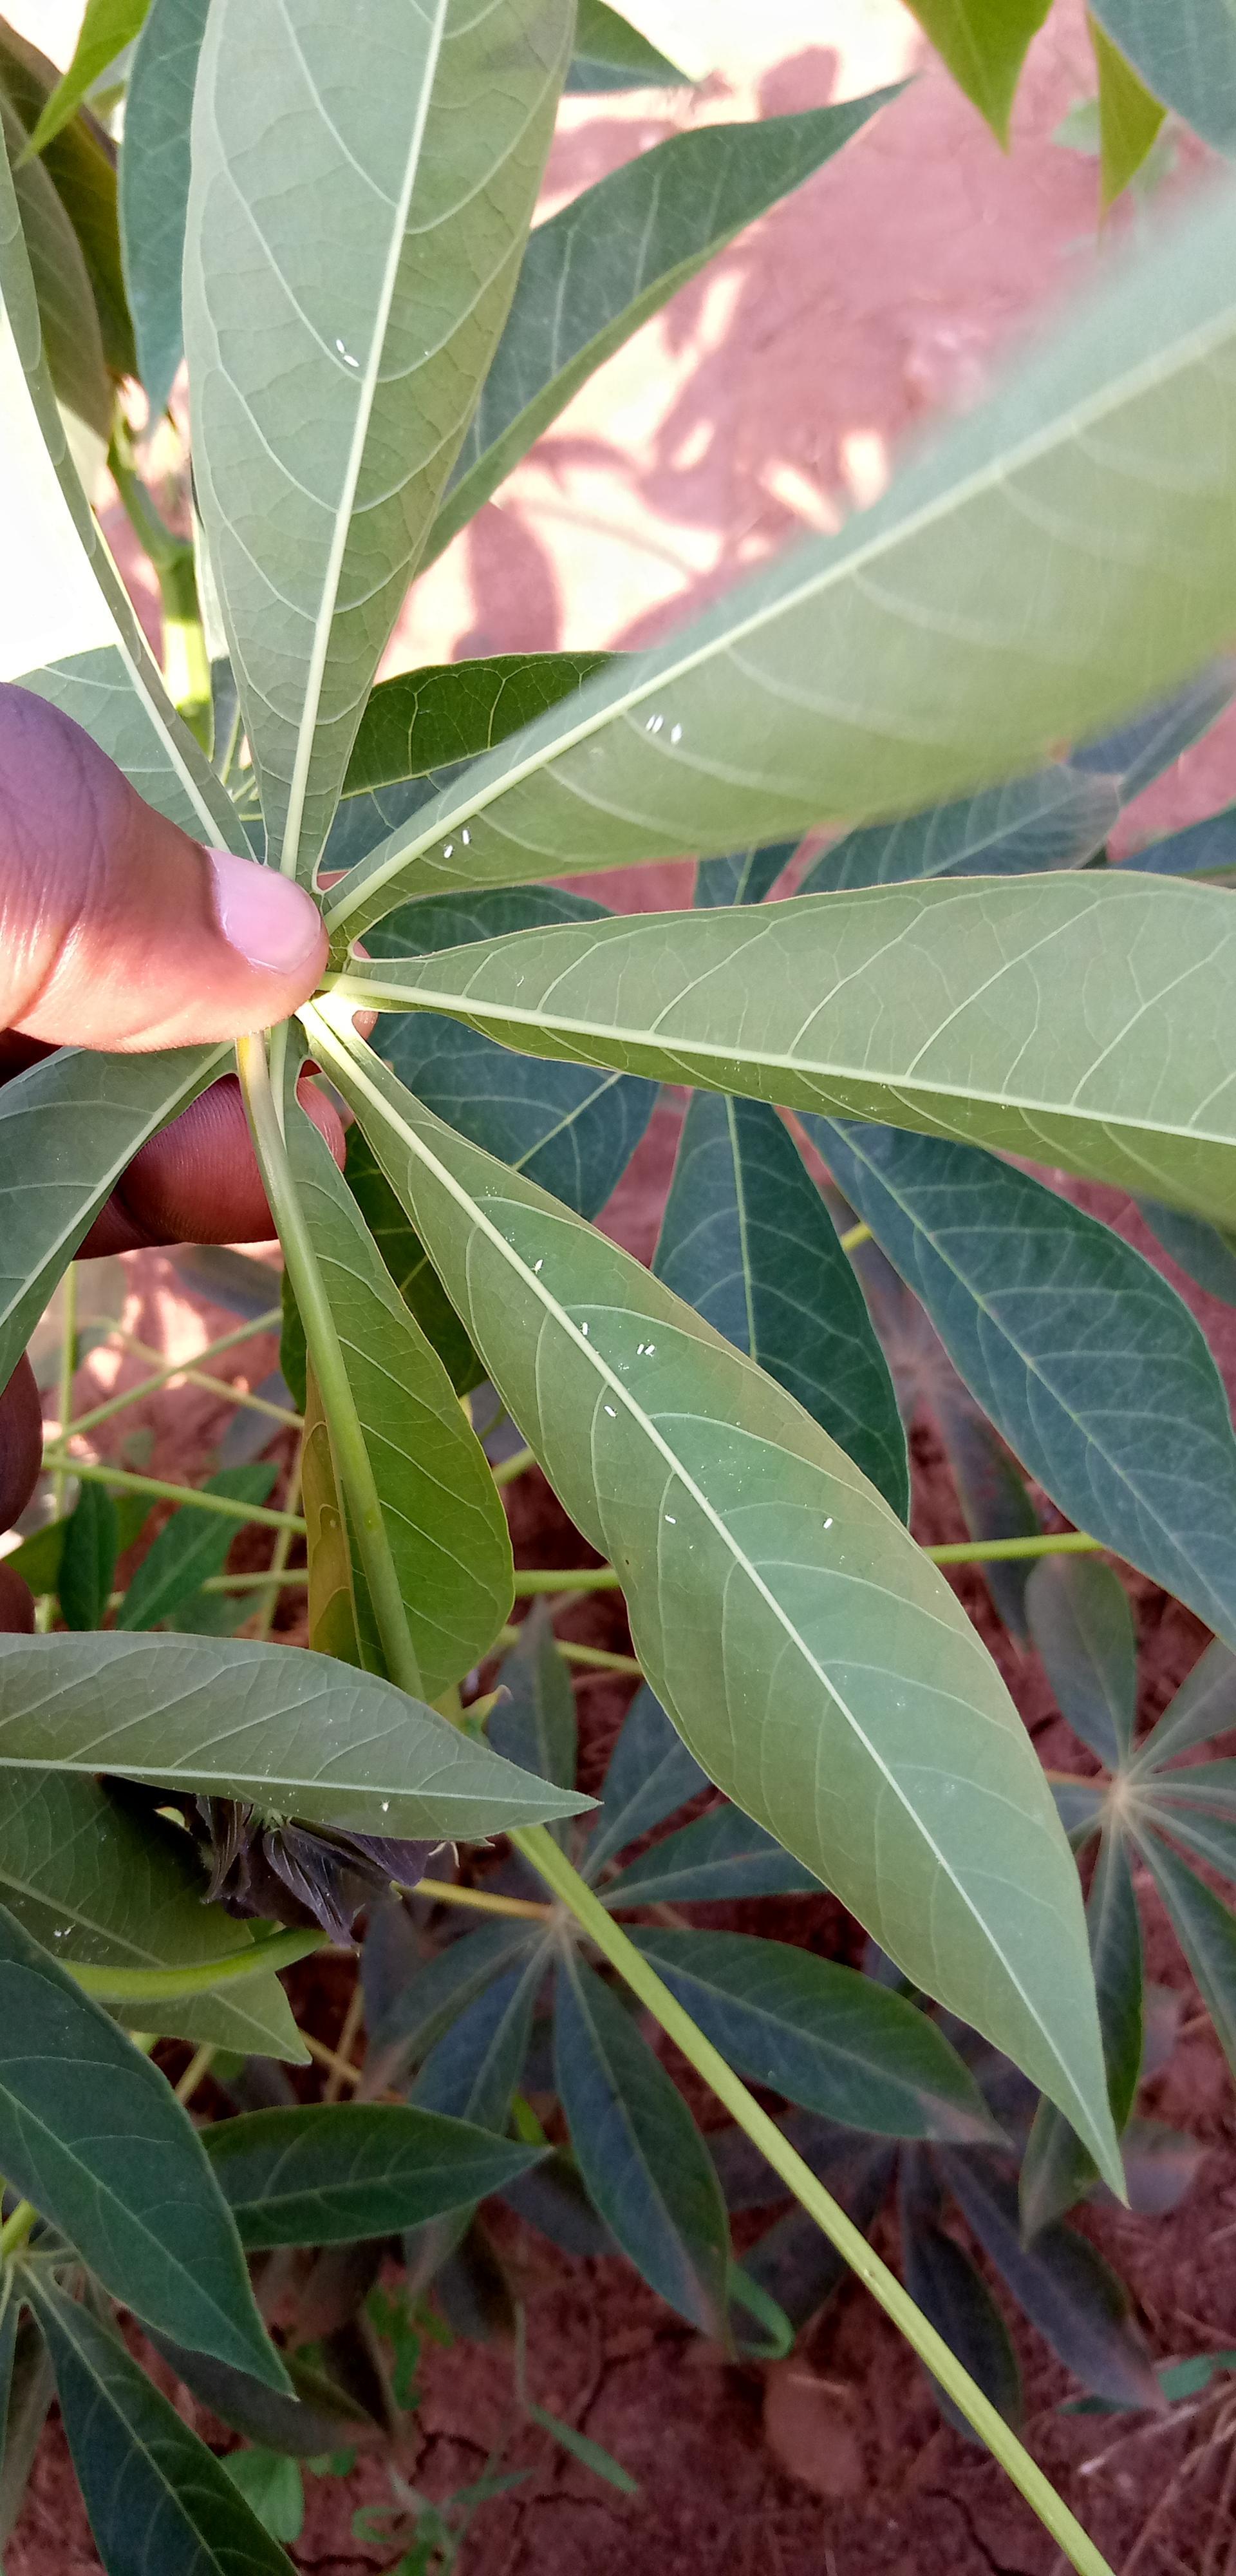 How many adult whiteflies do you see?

17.